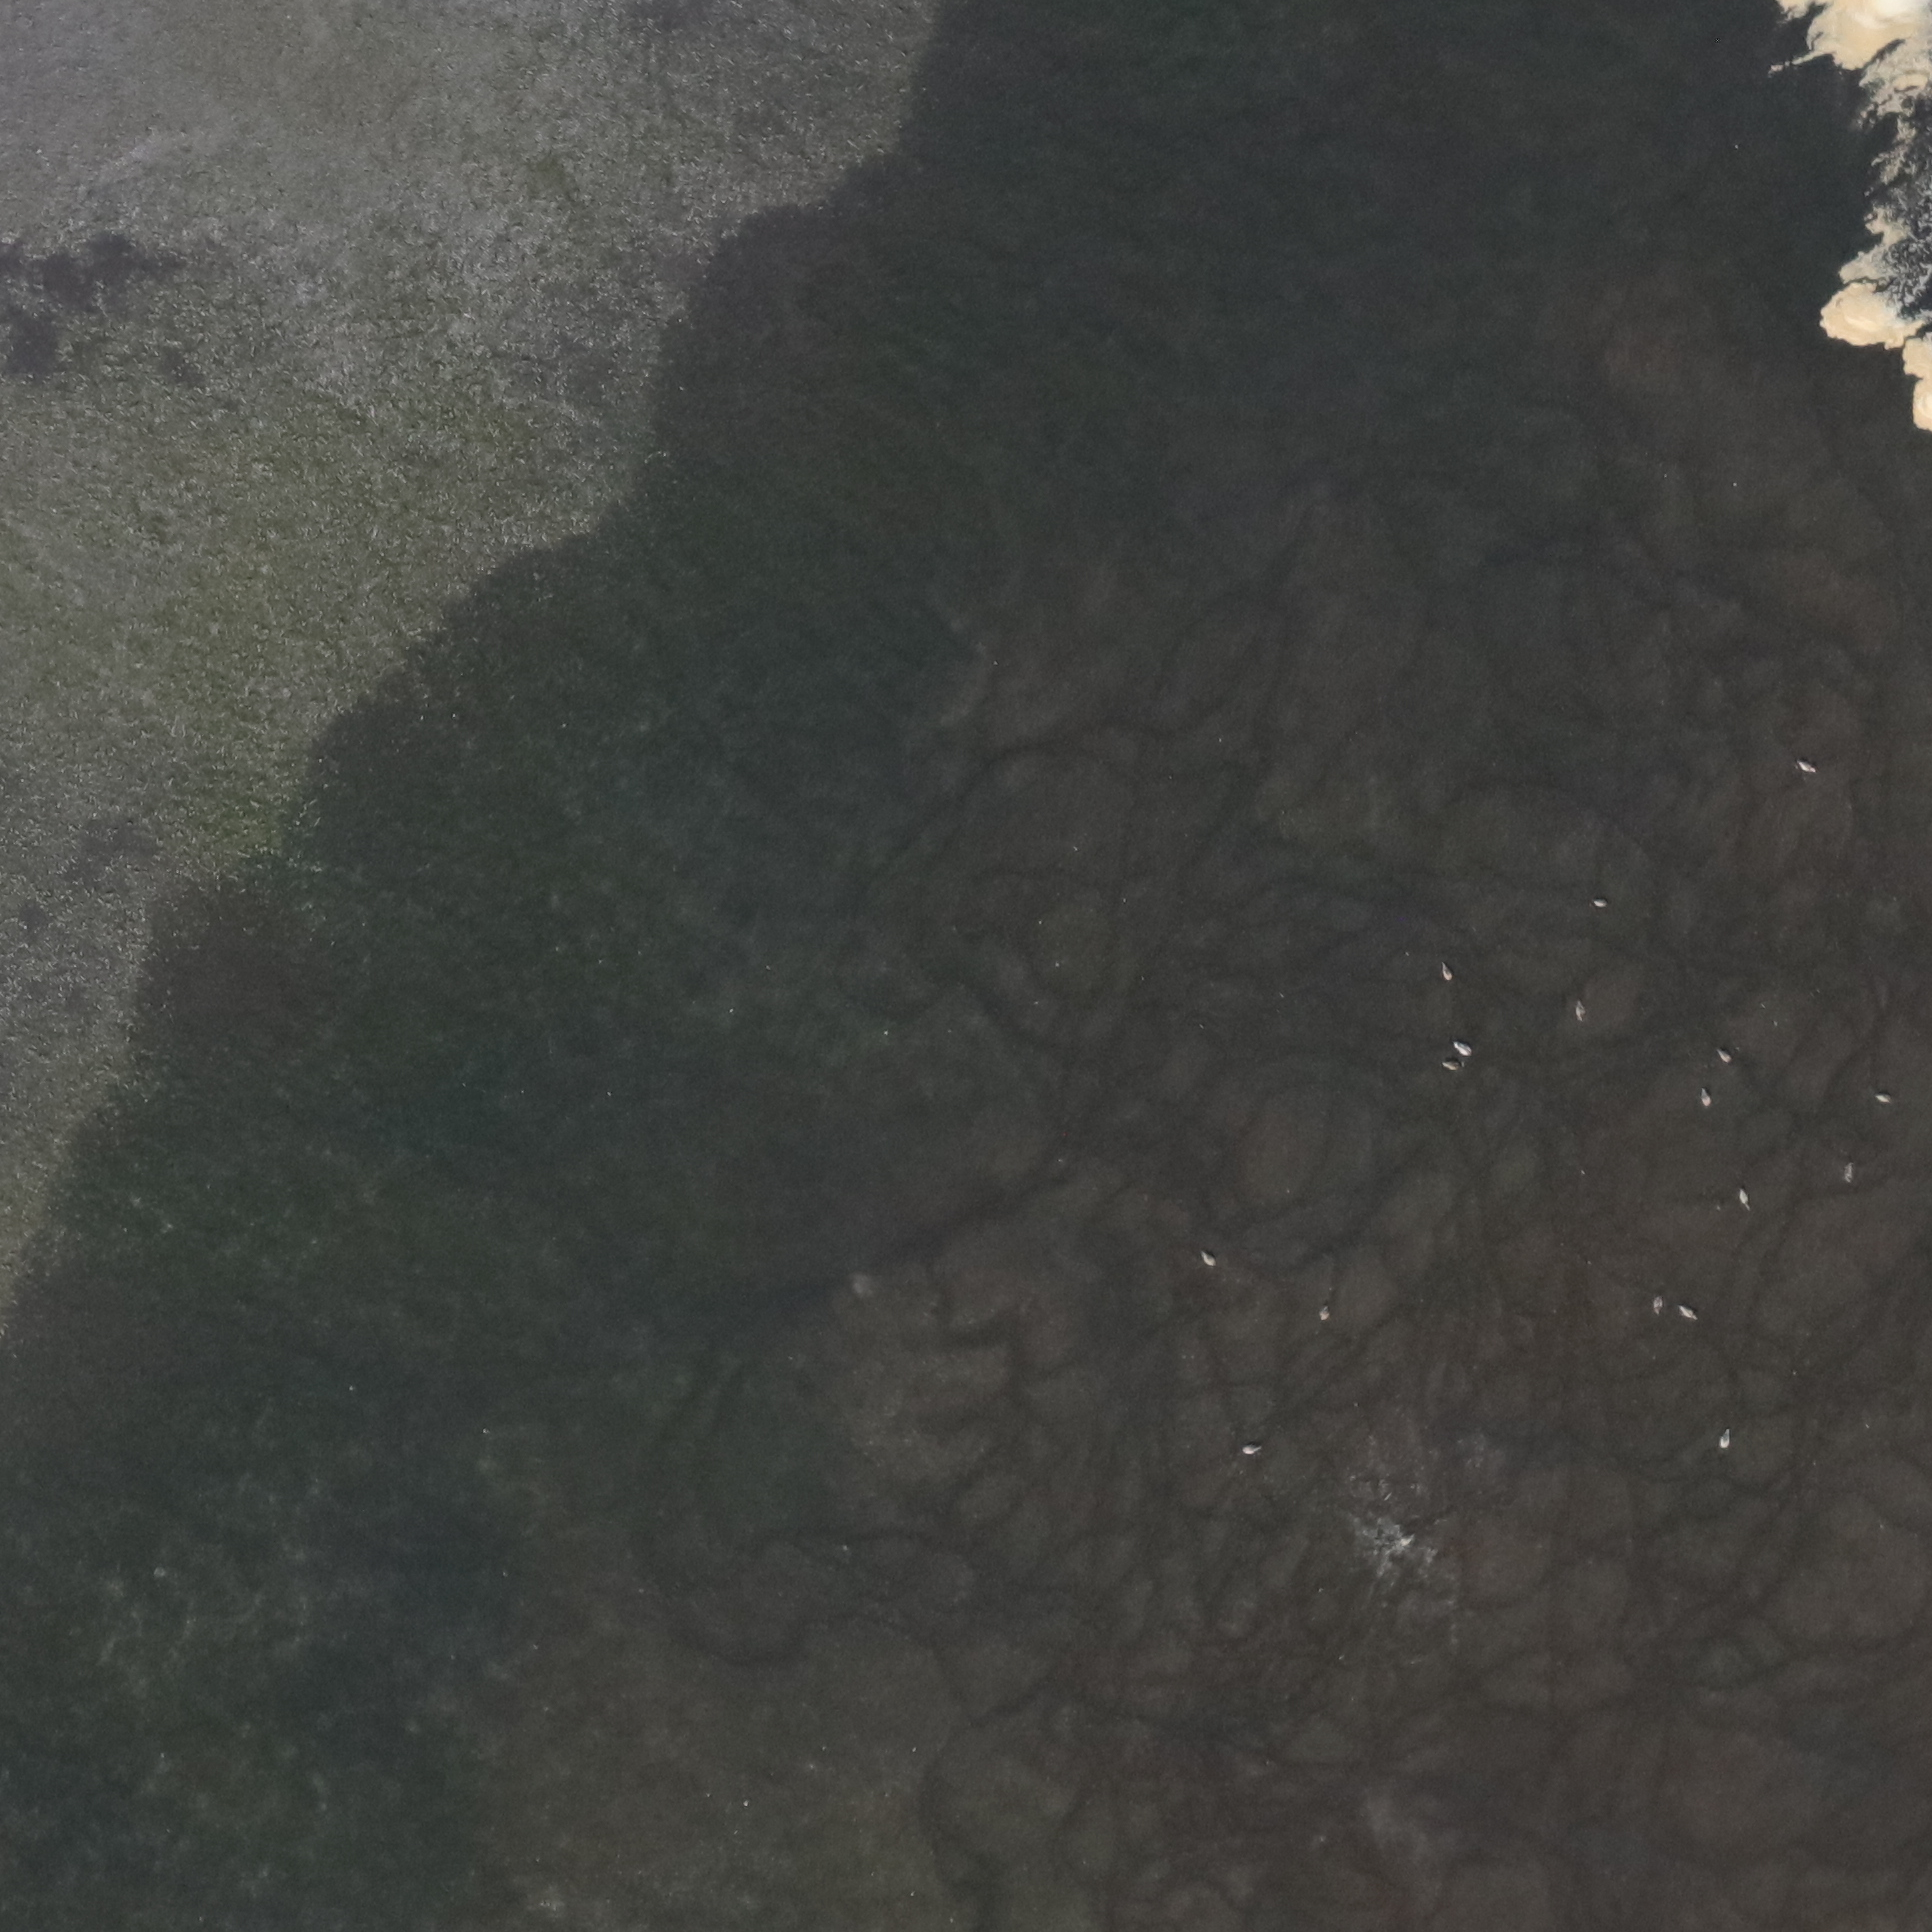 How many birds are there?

17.